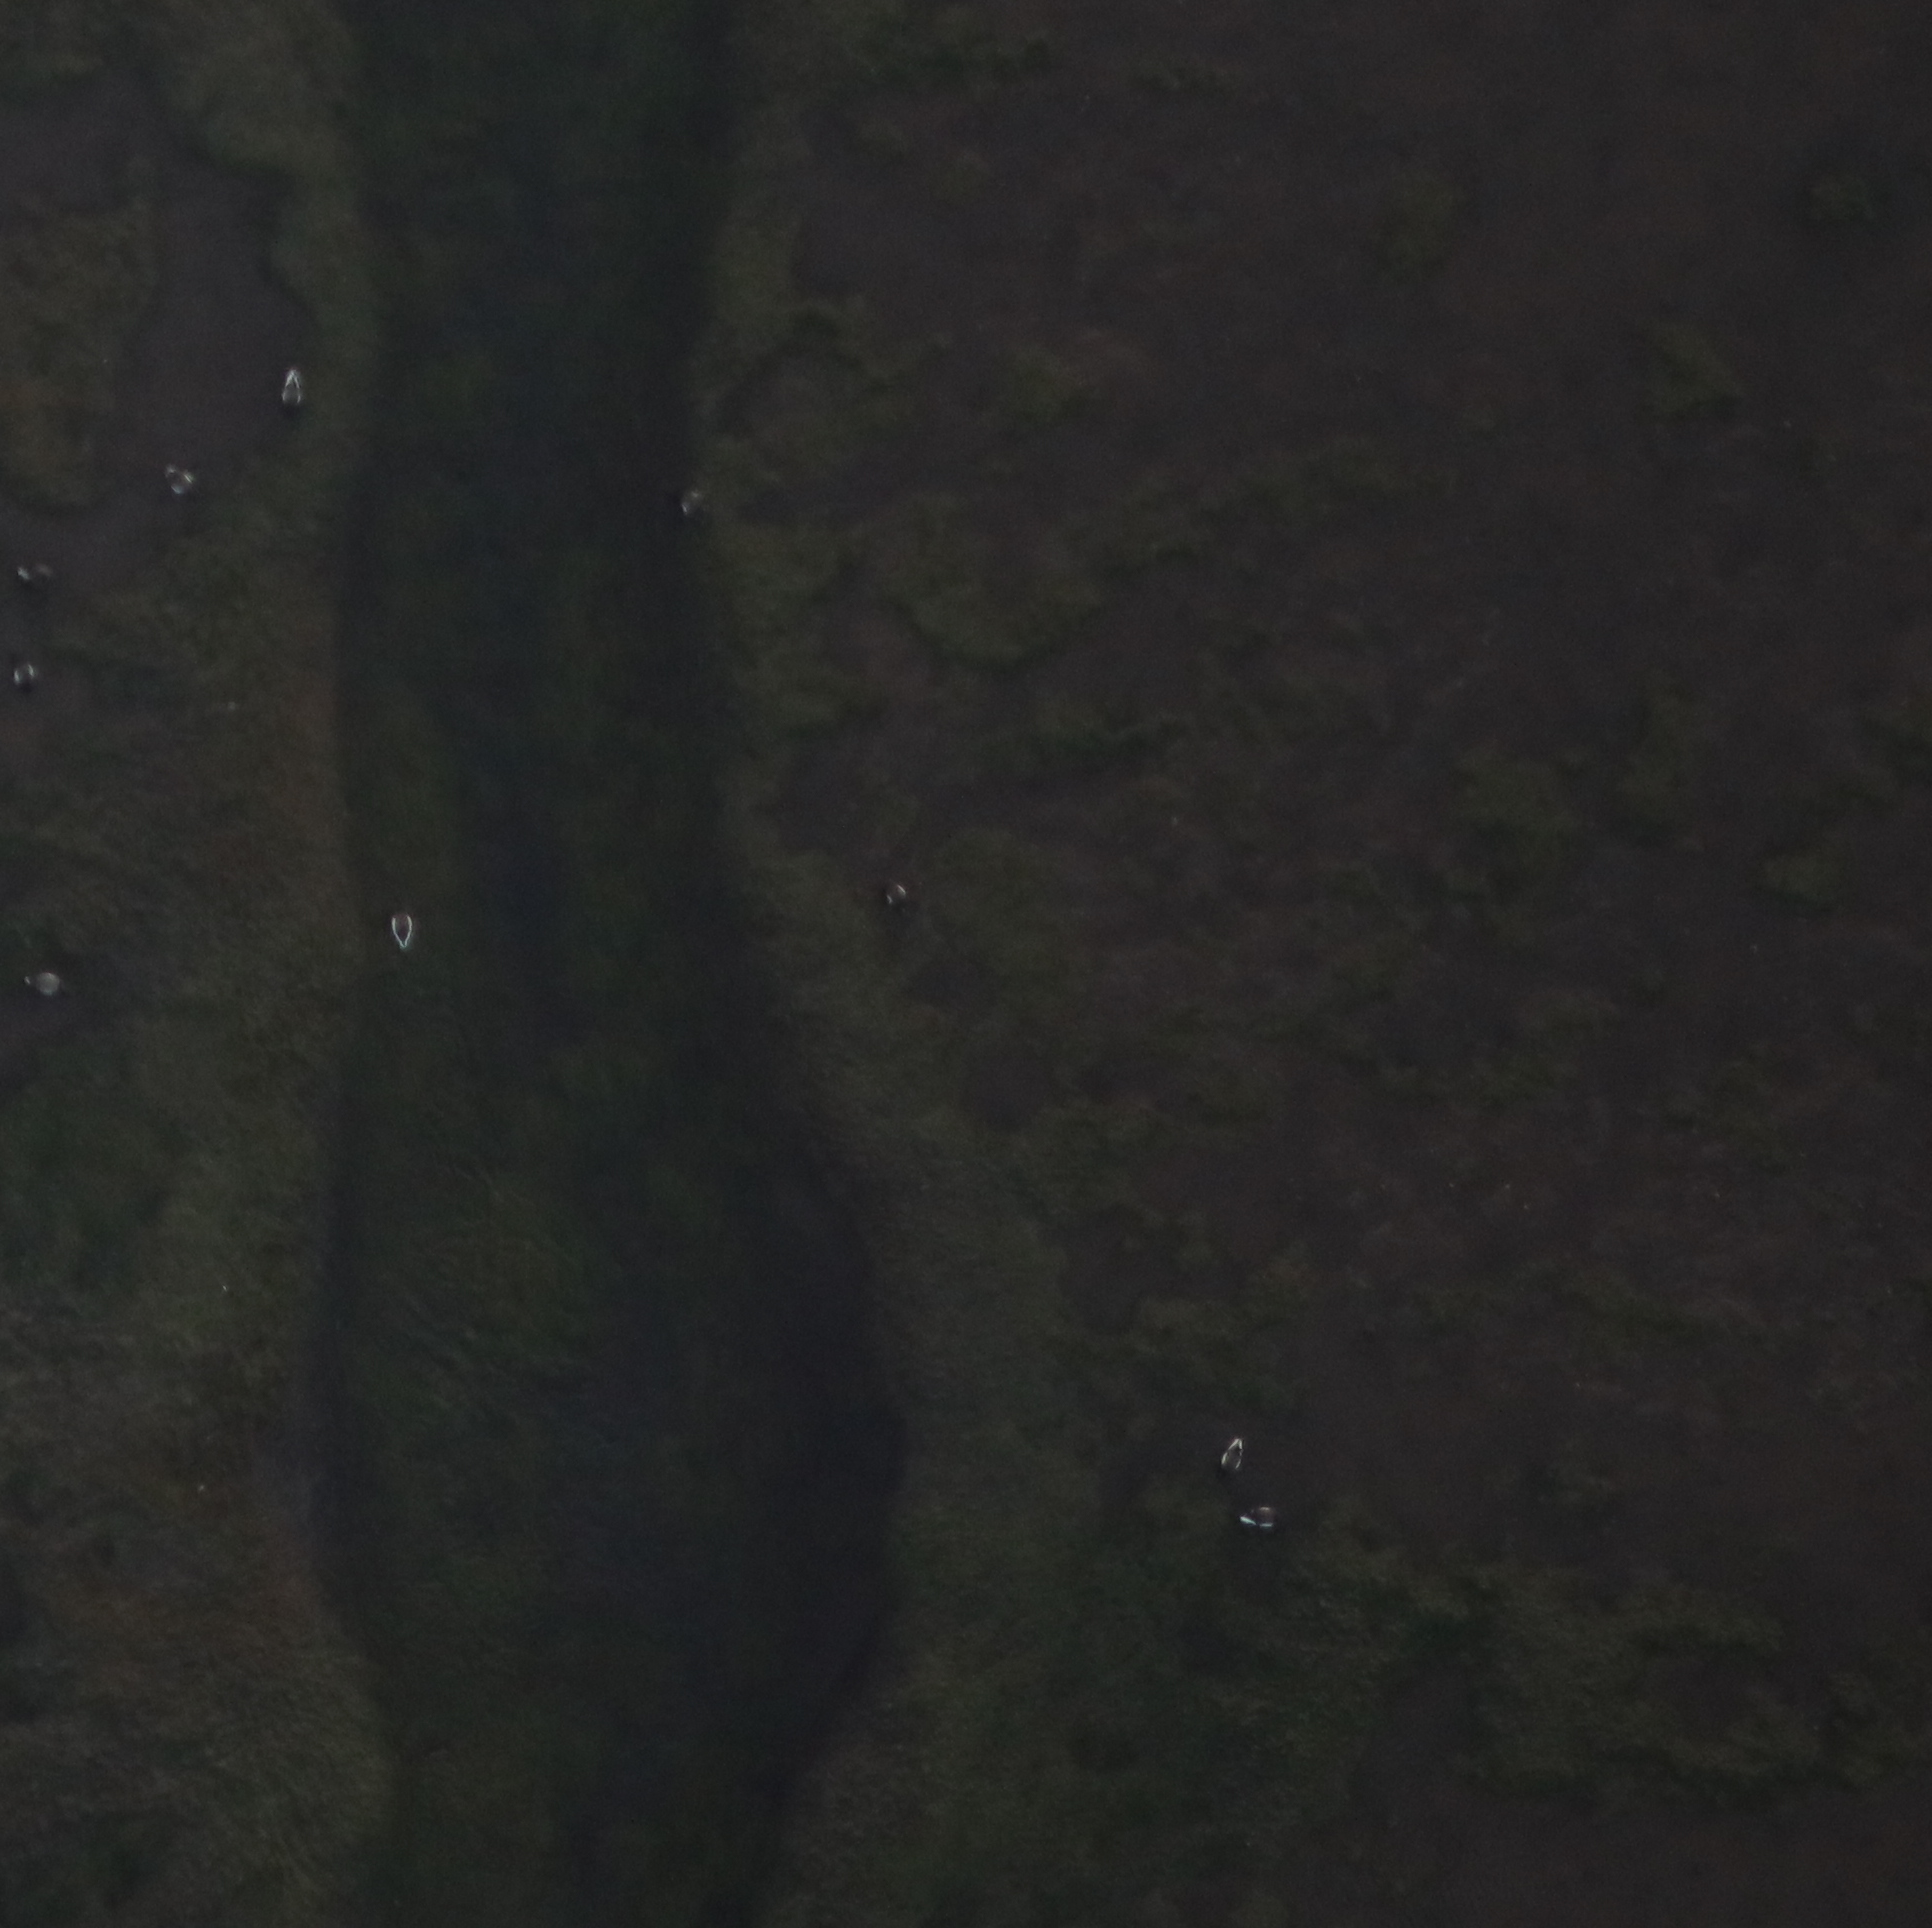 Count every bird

10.